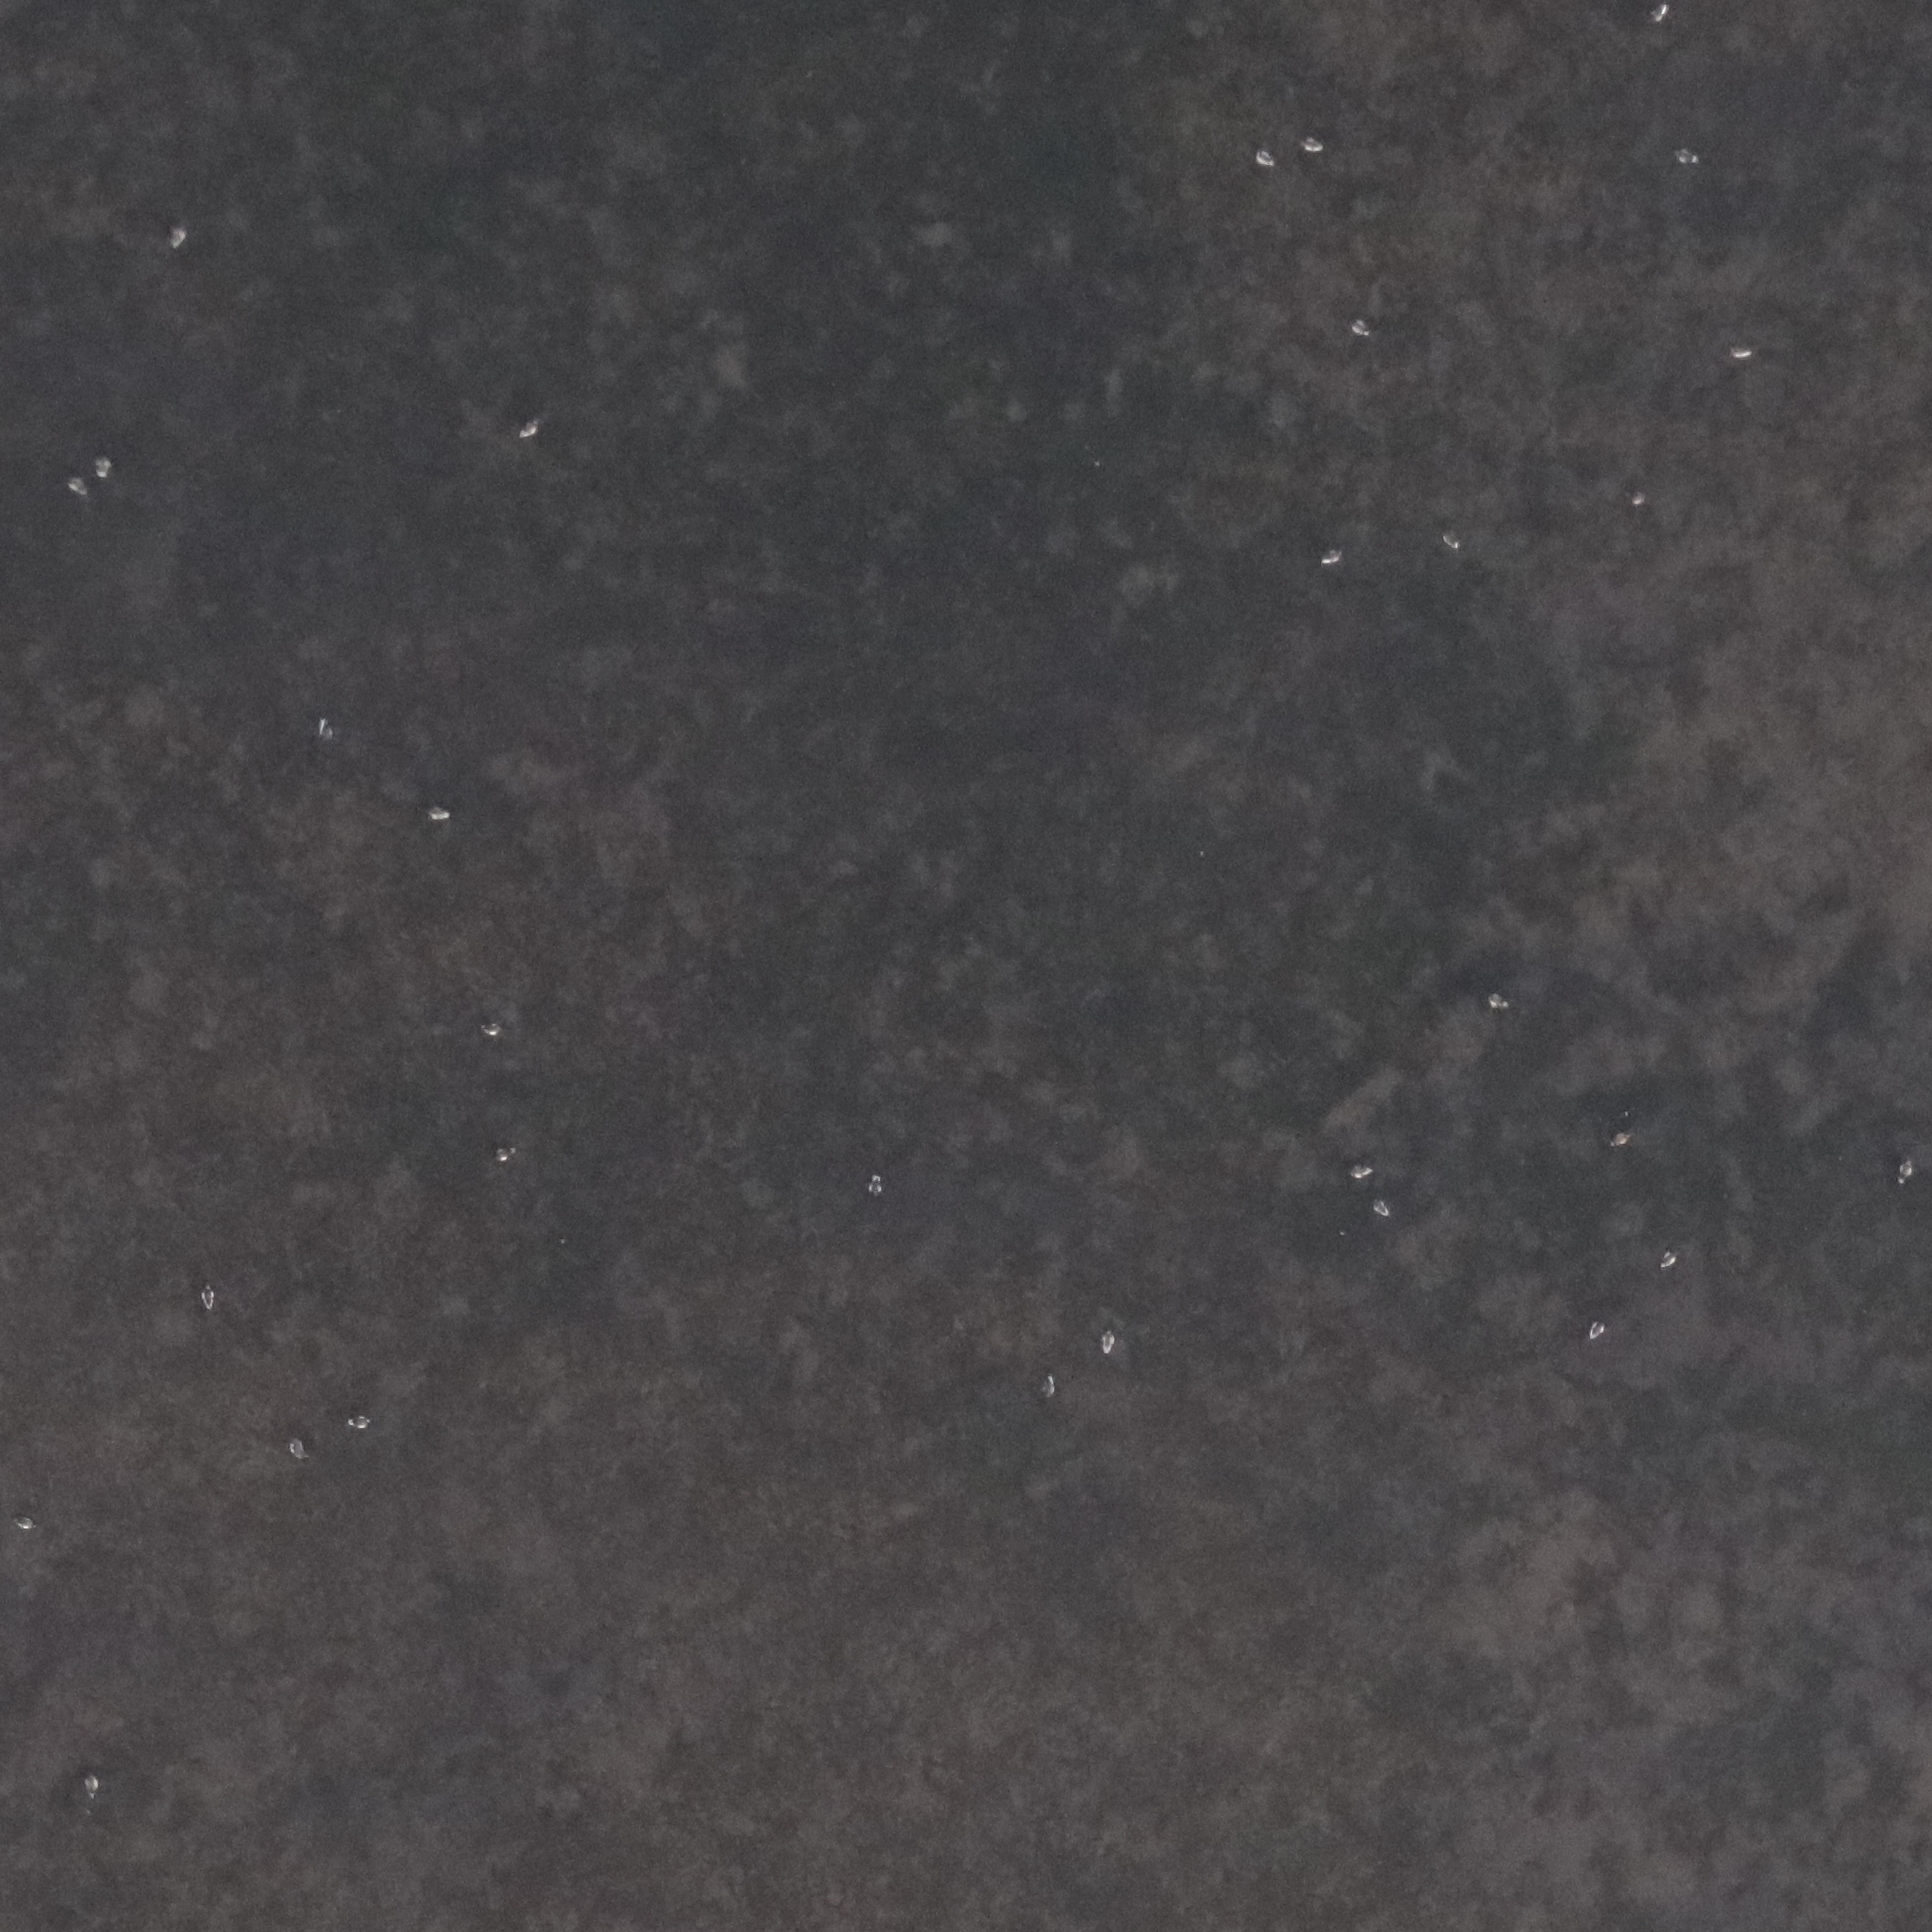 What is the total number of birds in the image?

32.